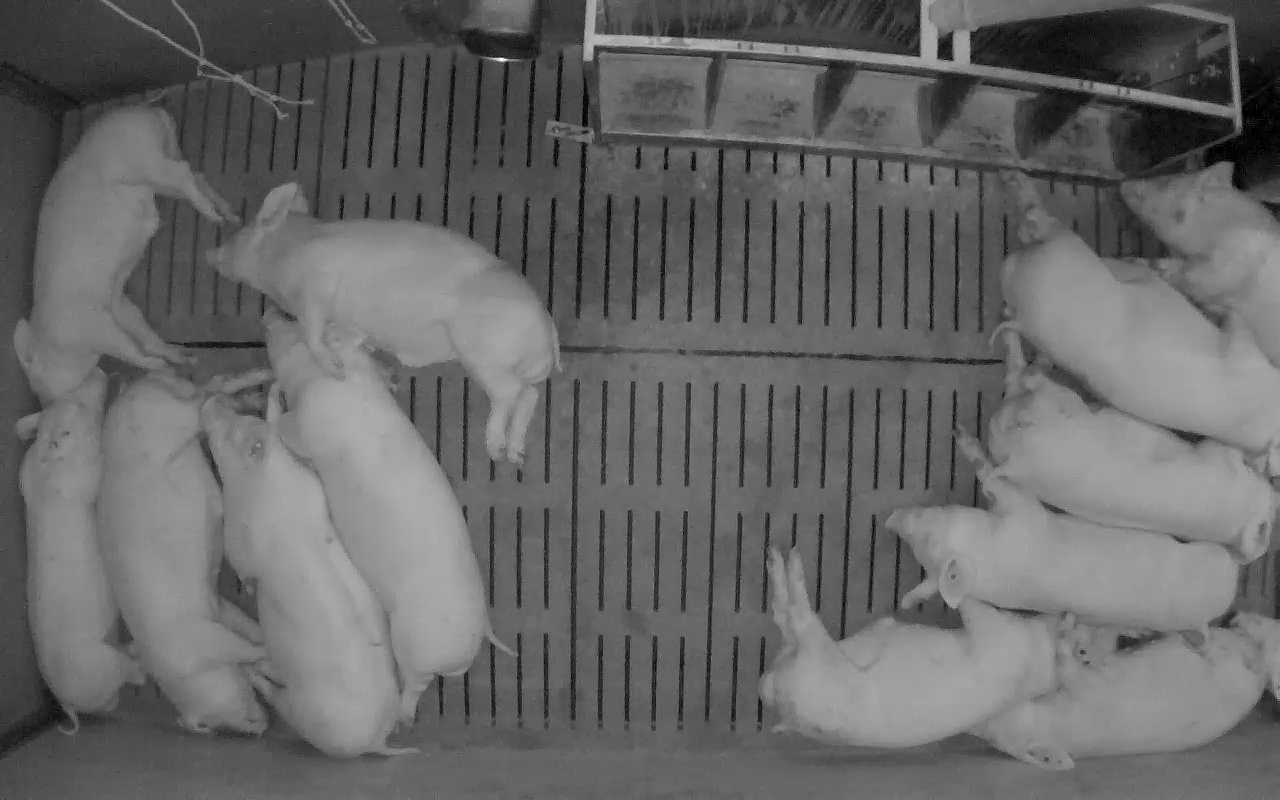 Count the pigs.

12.